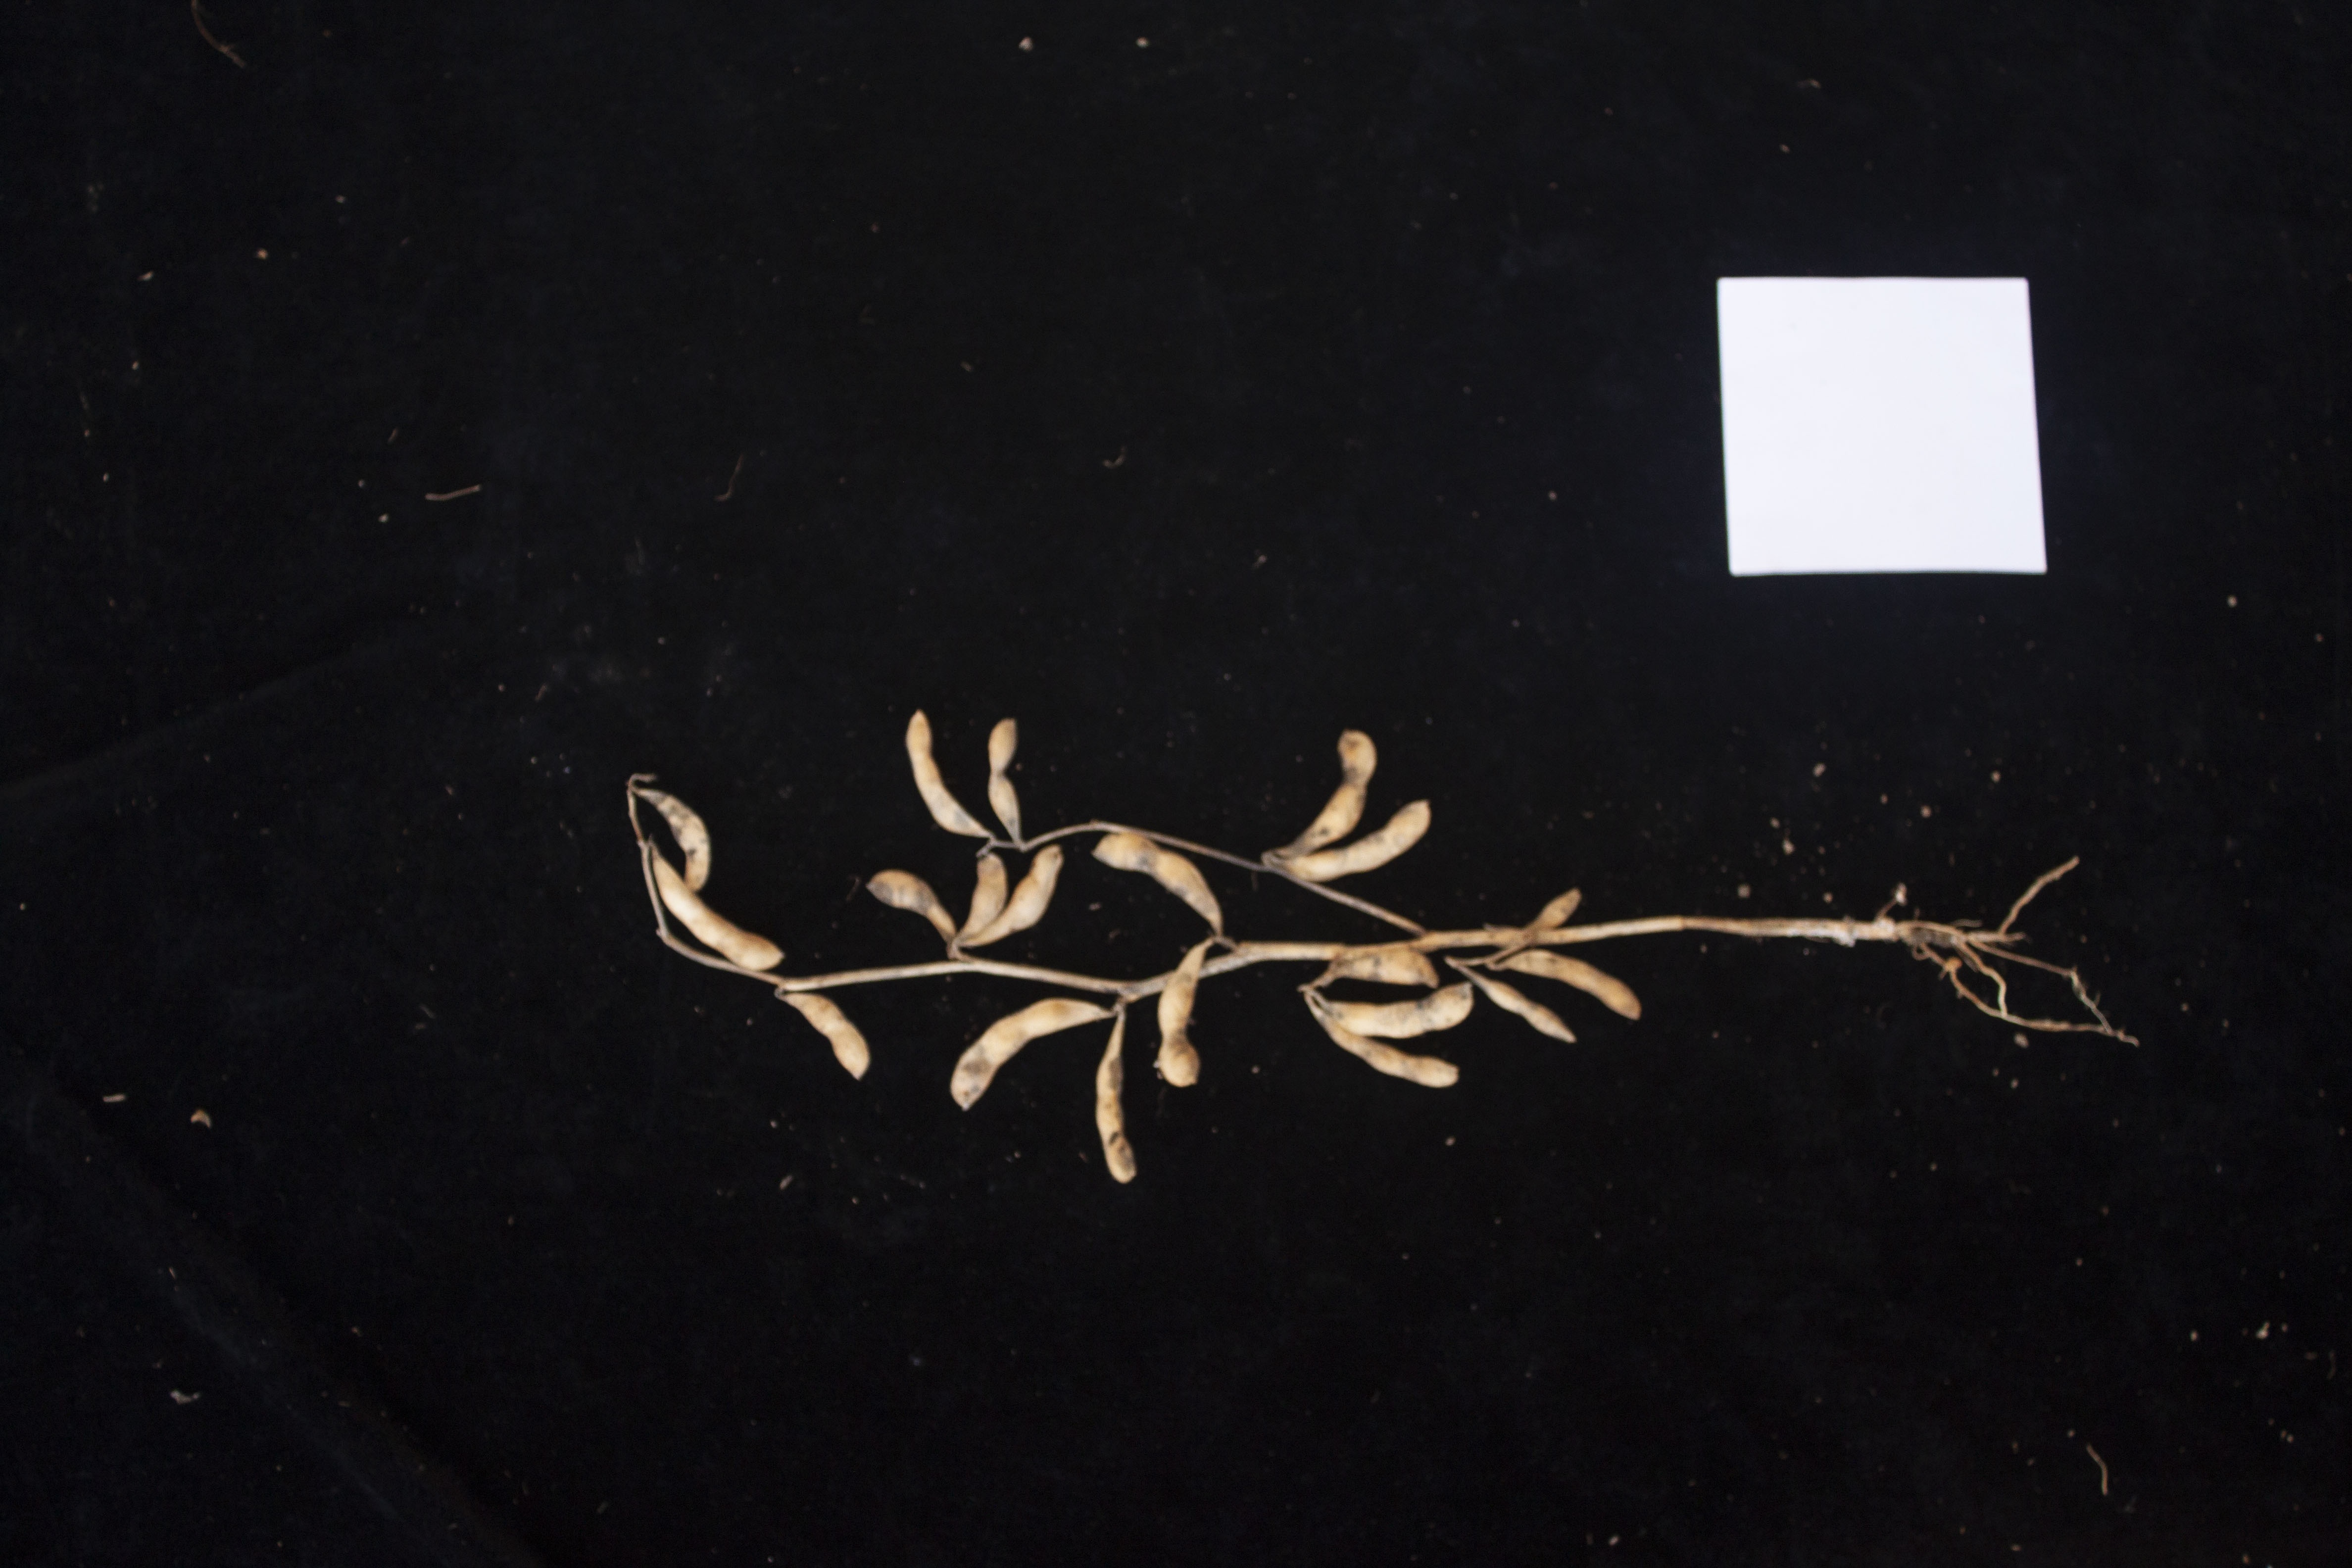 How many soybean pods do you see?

19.